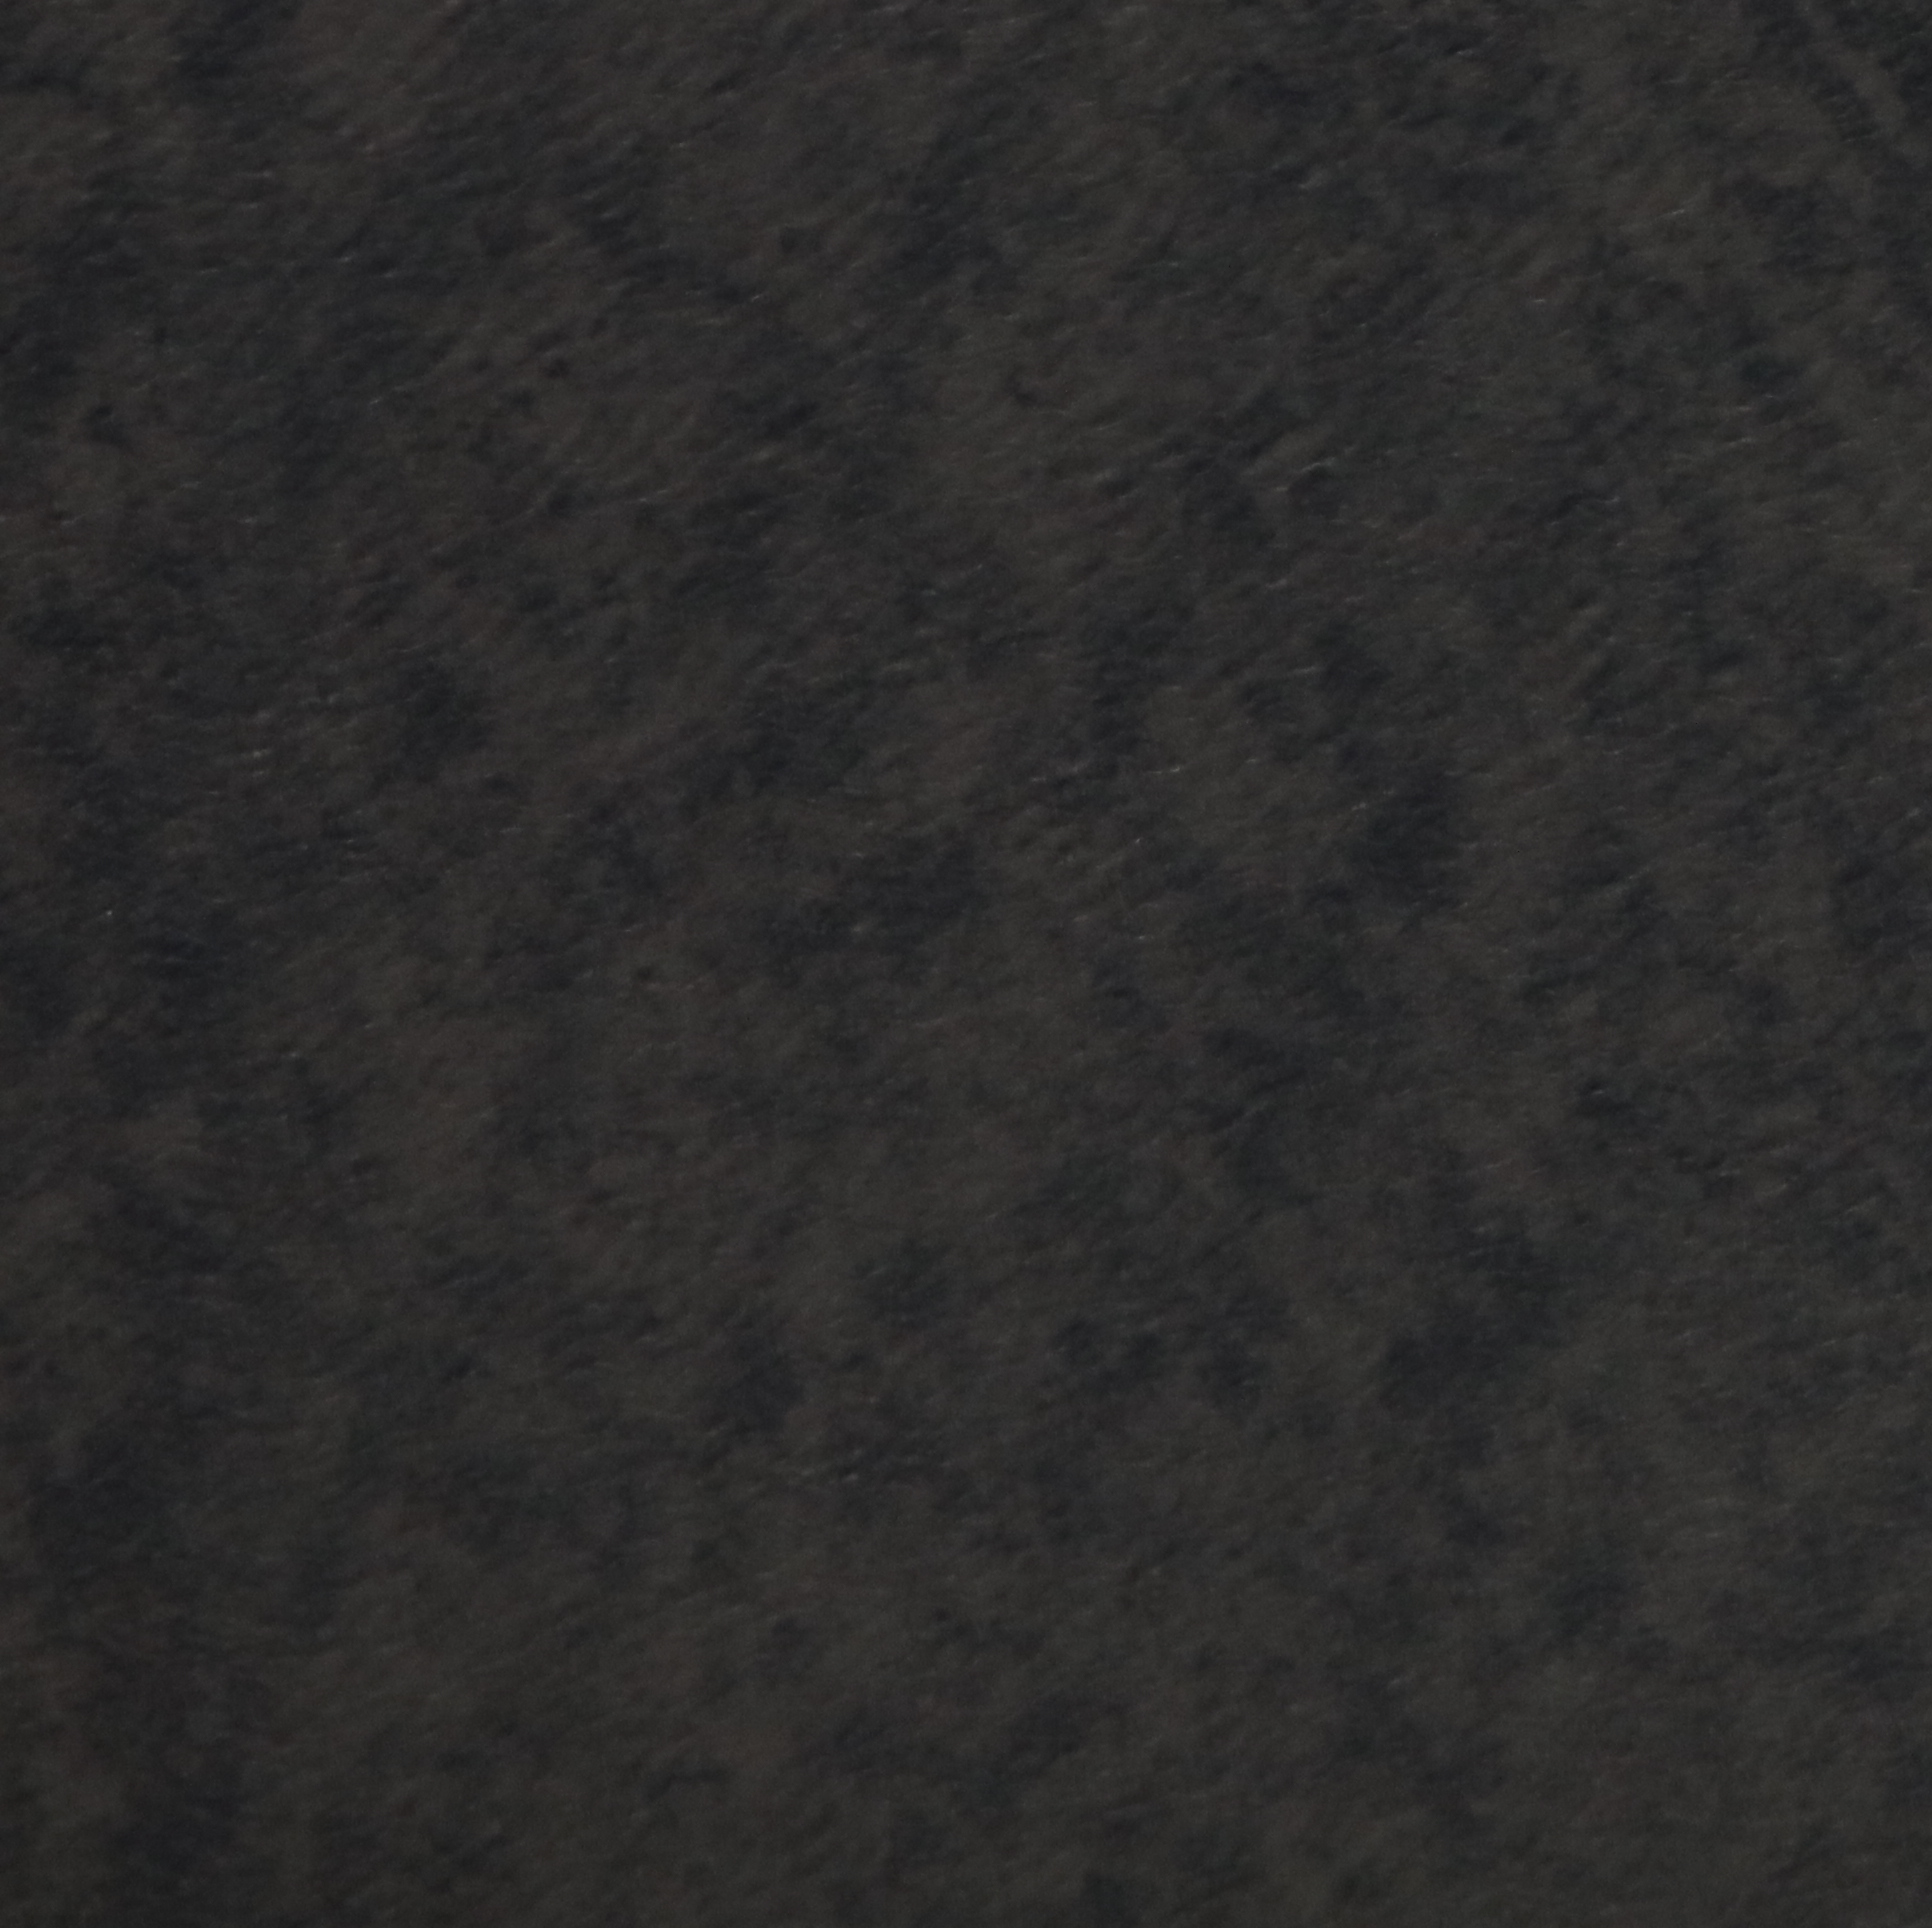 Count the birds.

0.